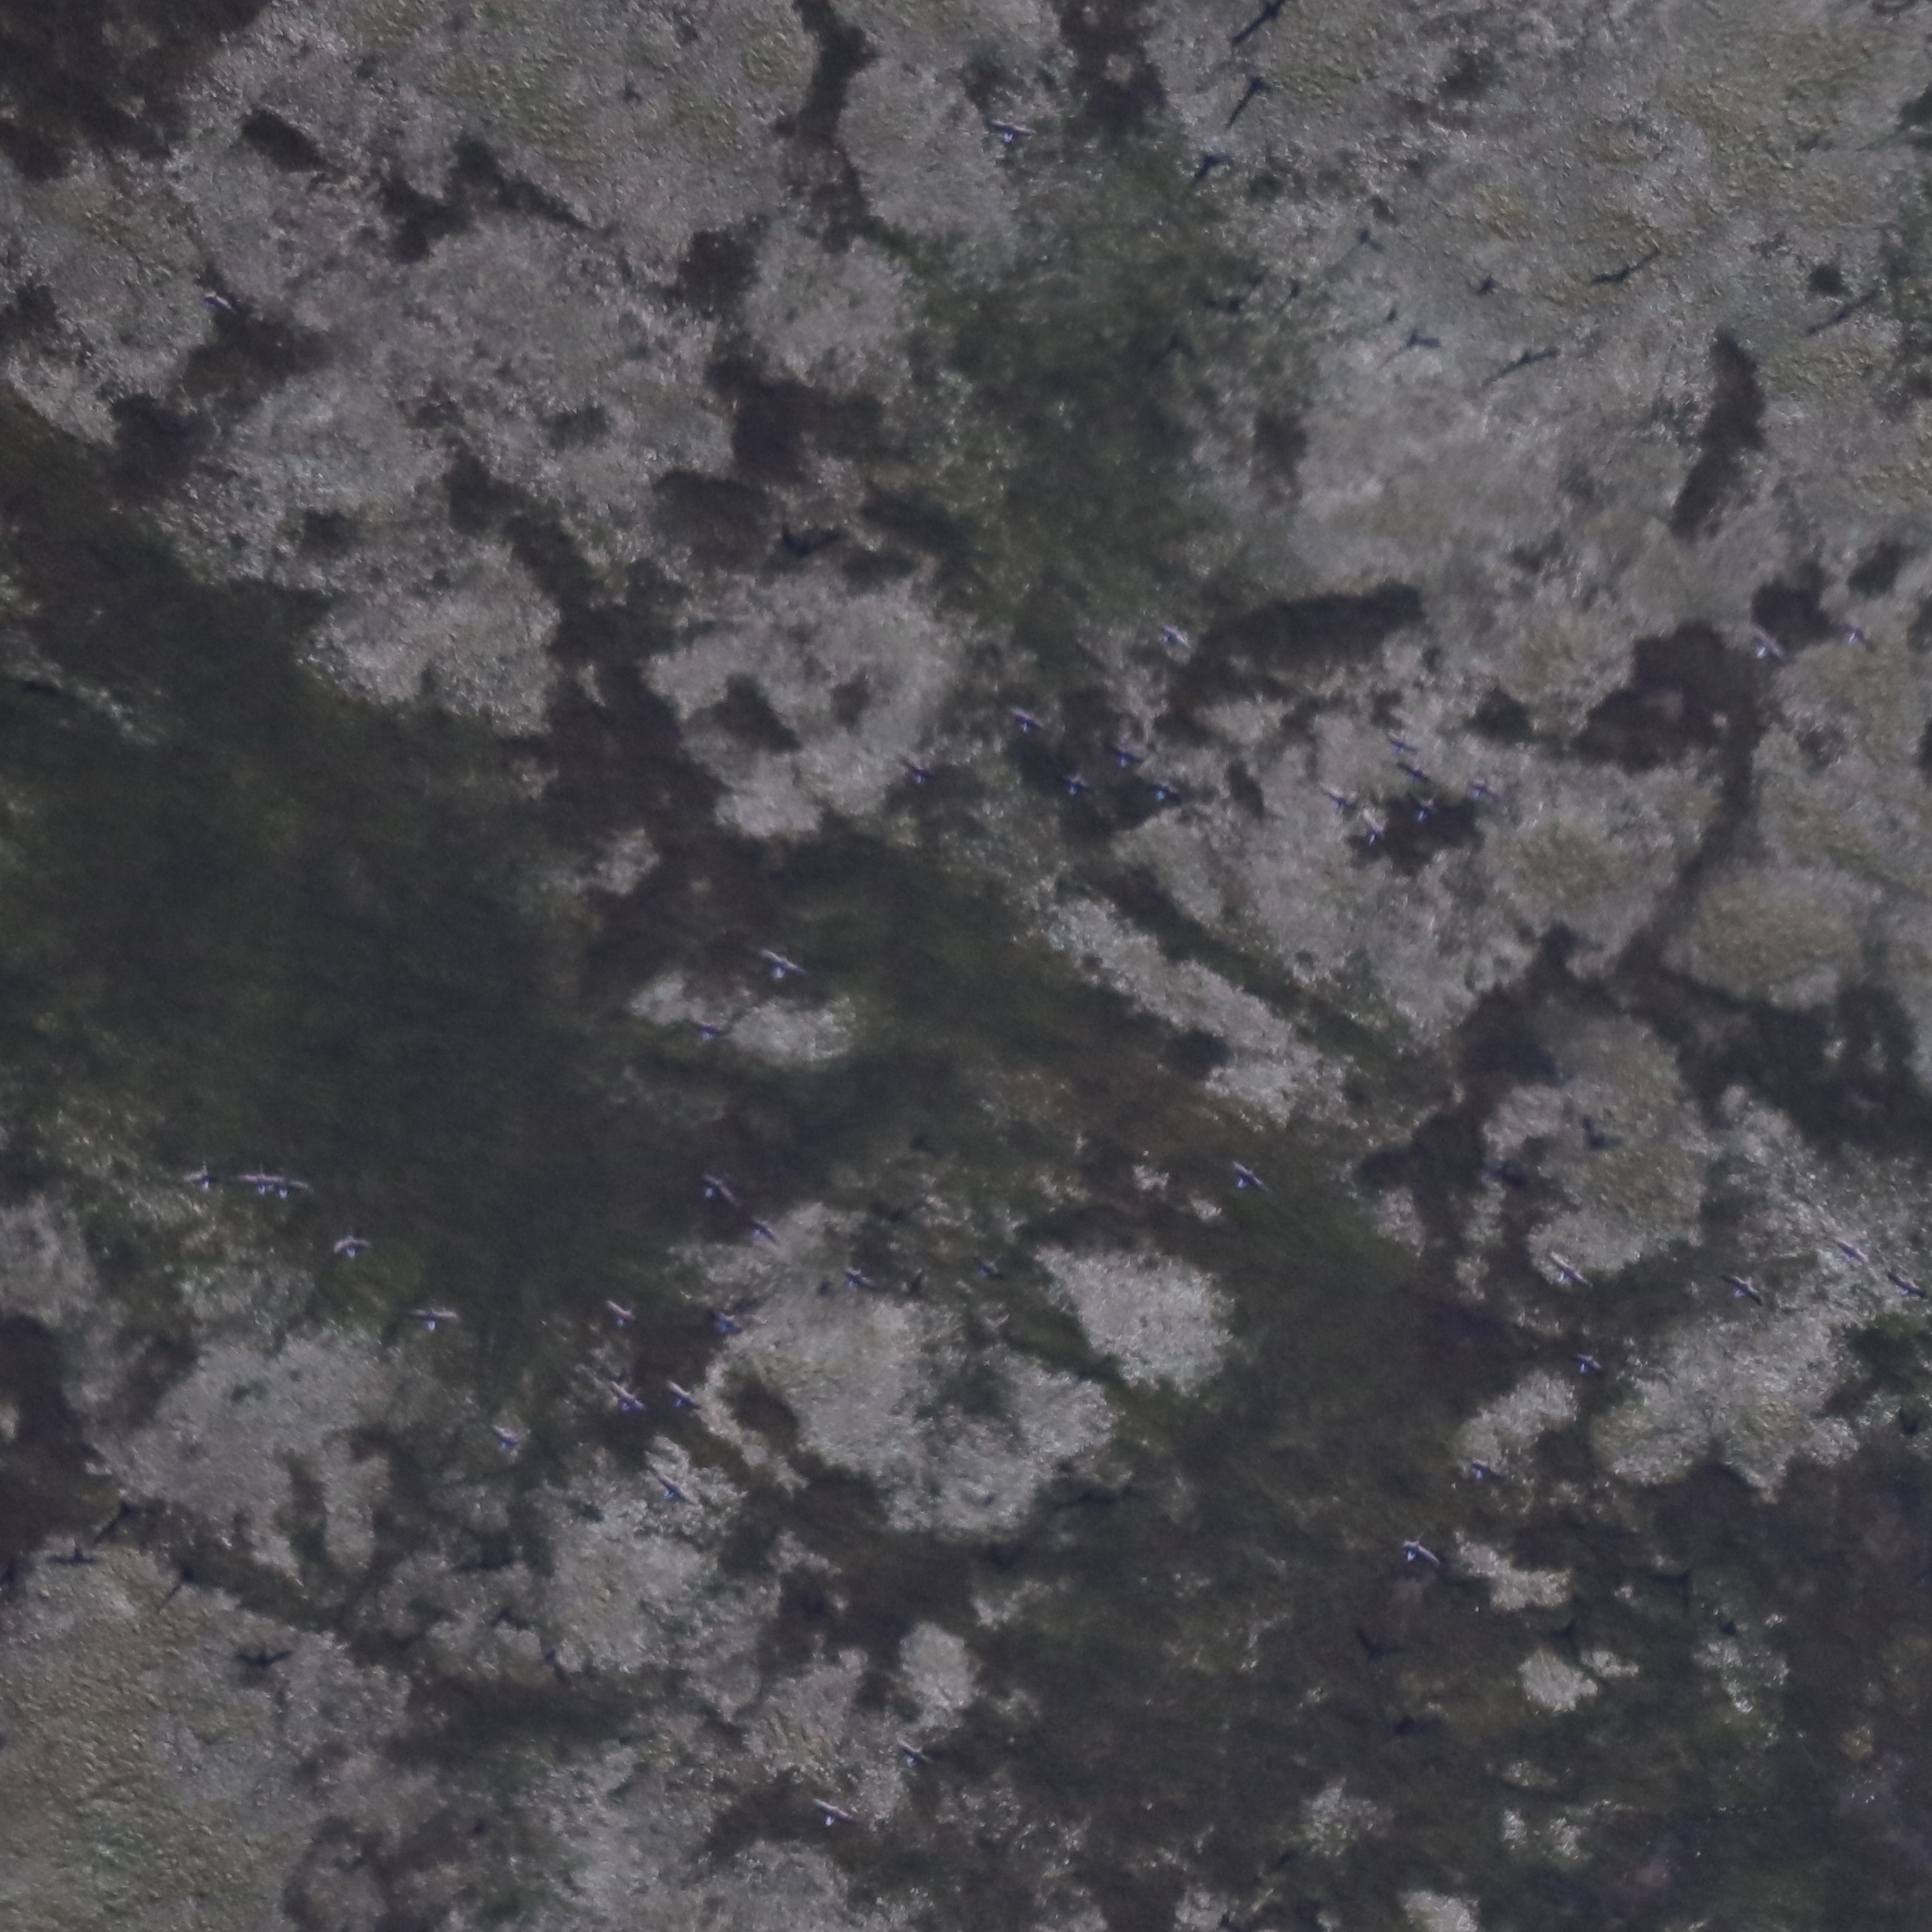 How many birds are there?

42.